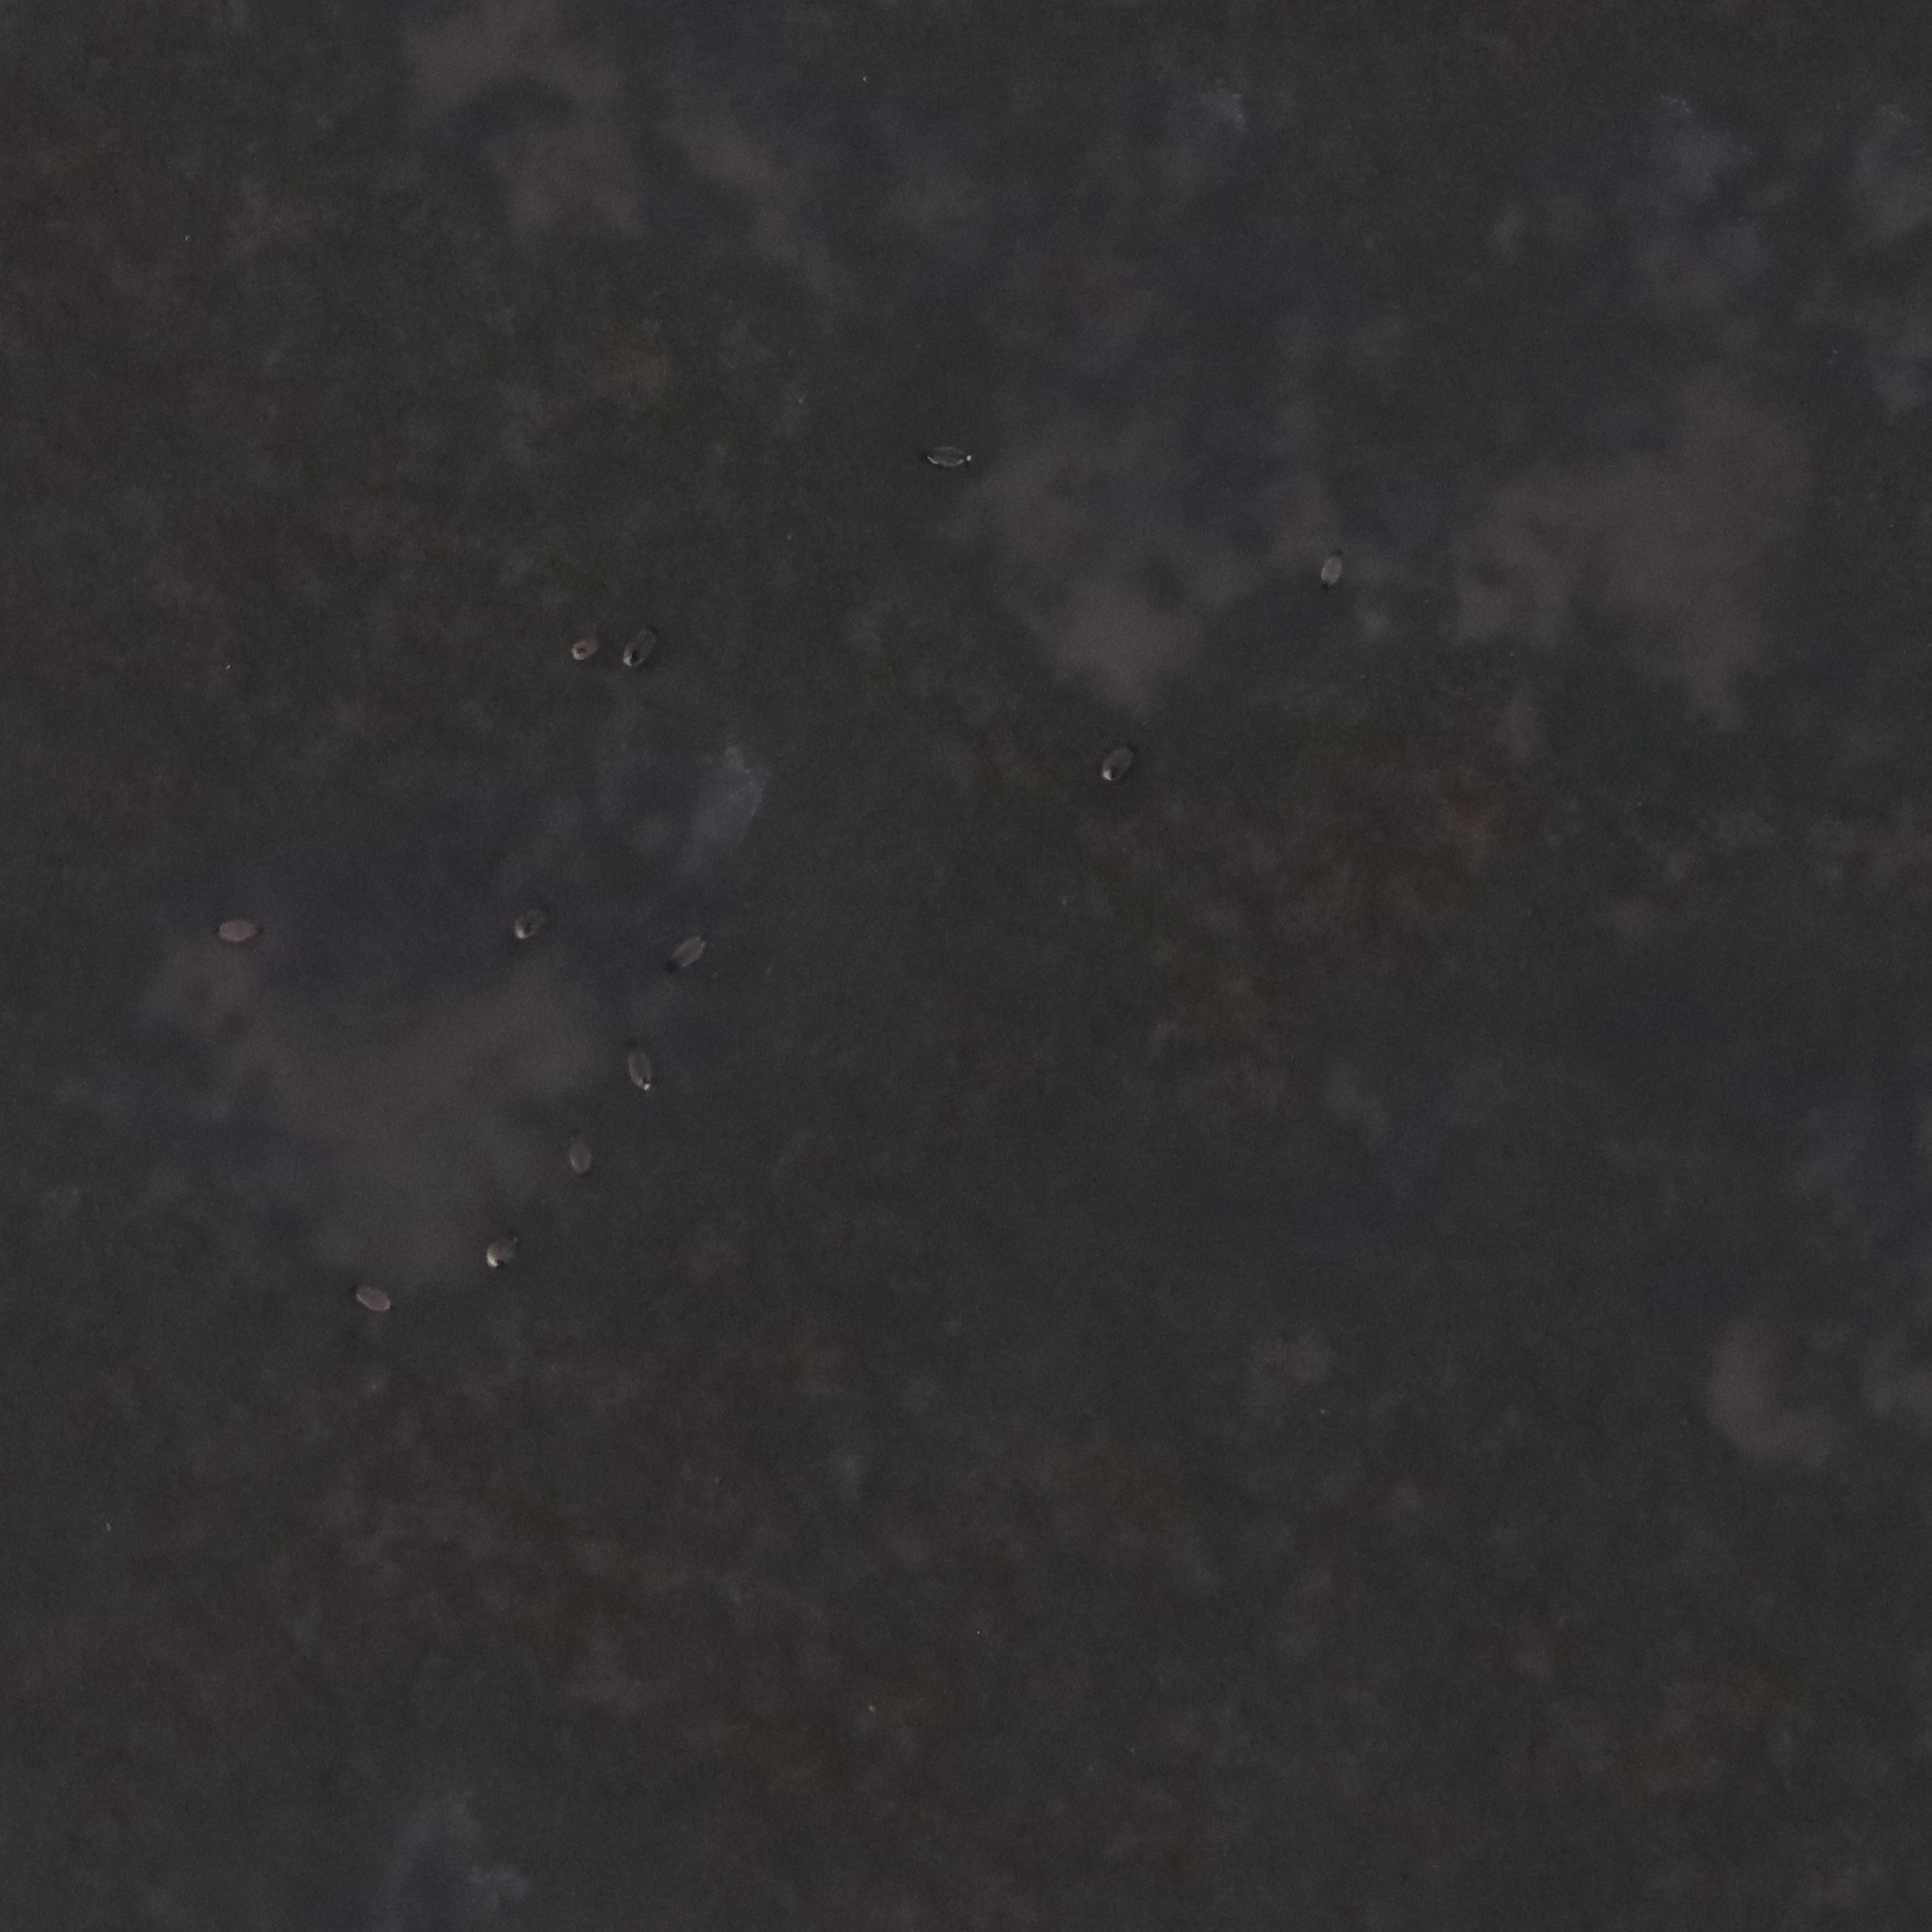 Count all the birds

12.